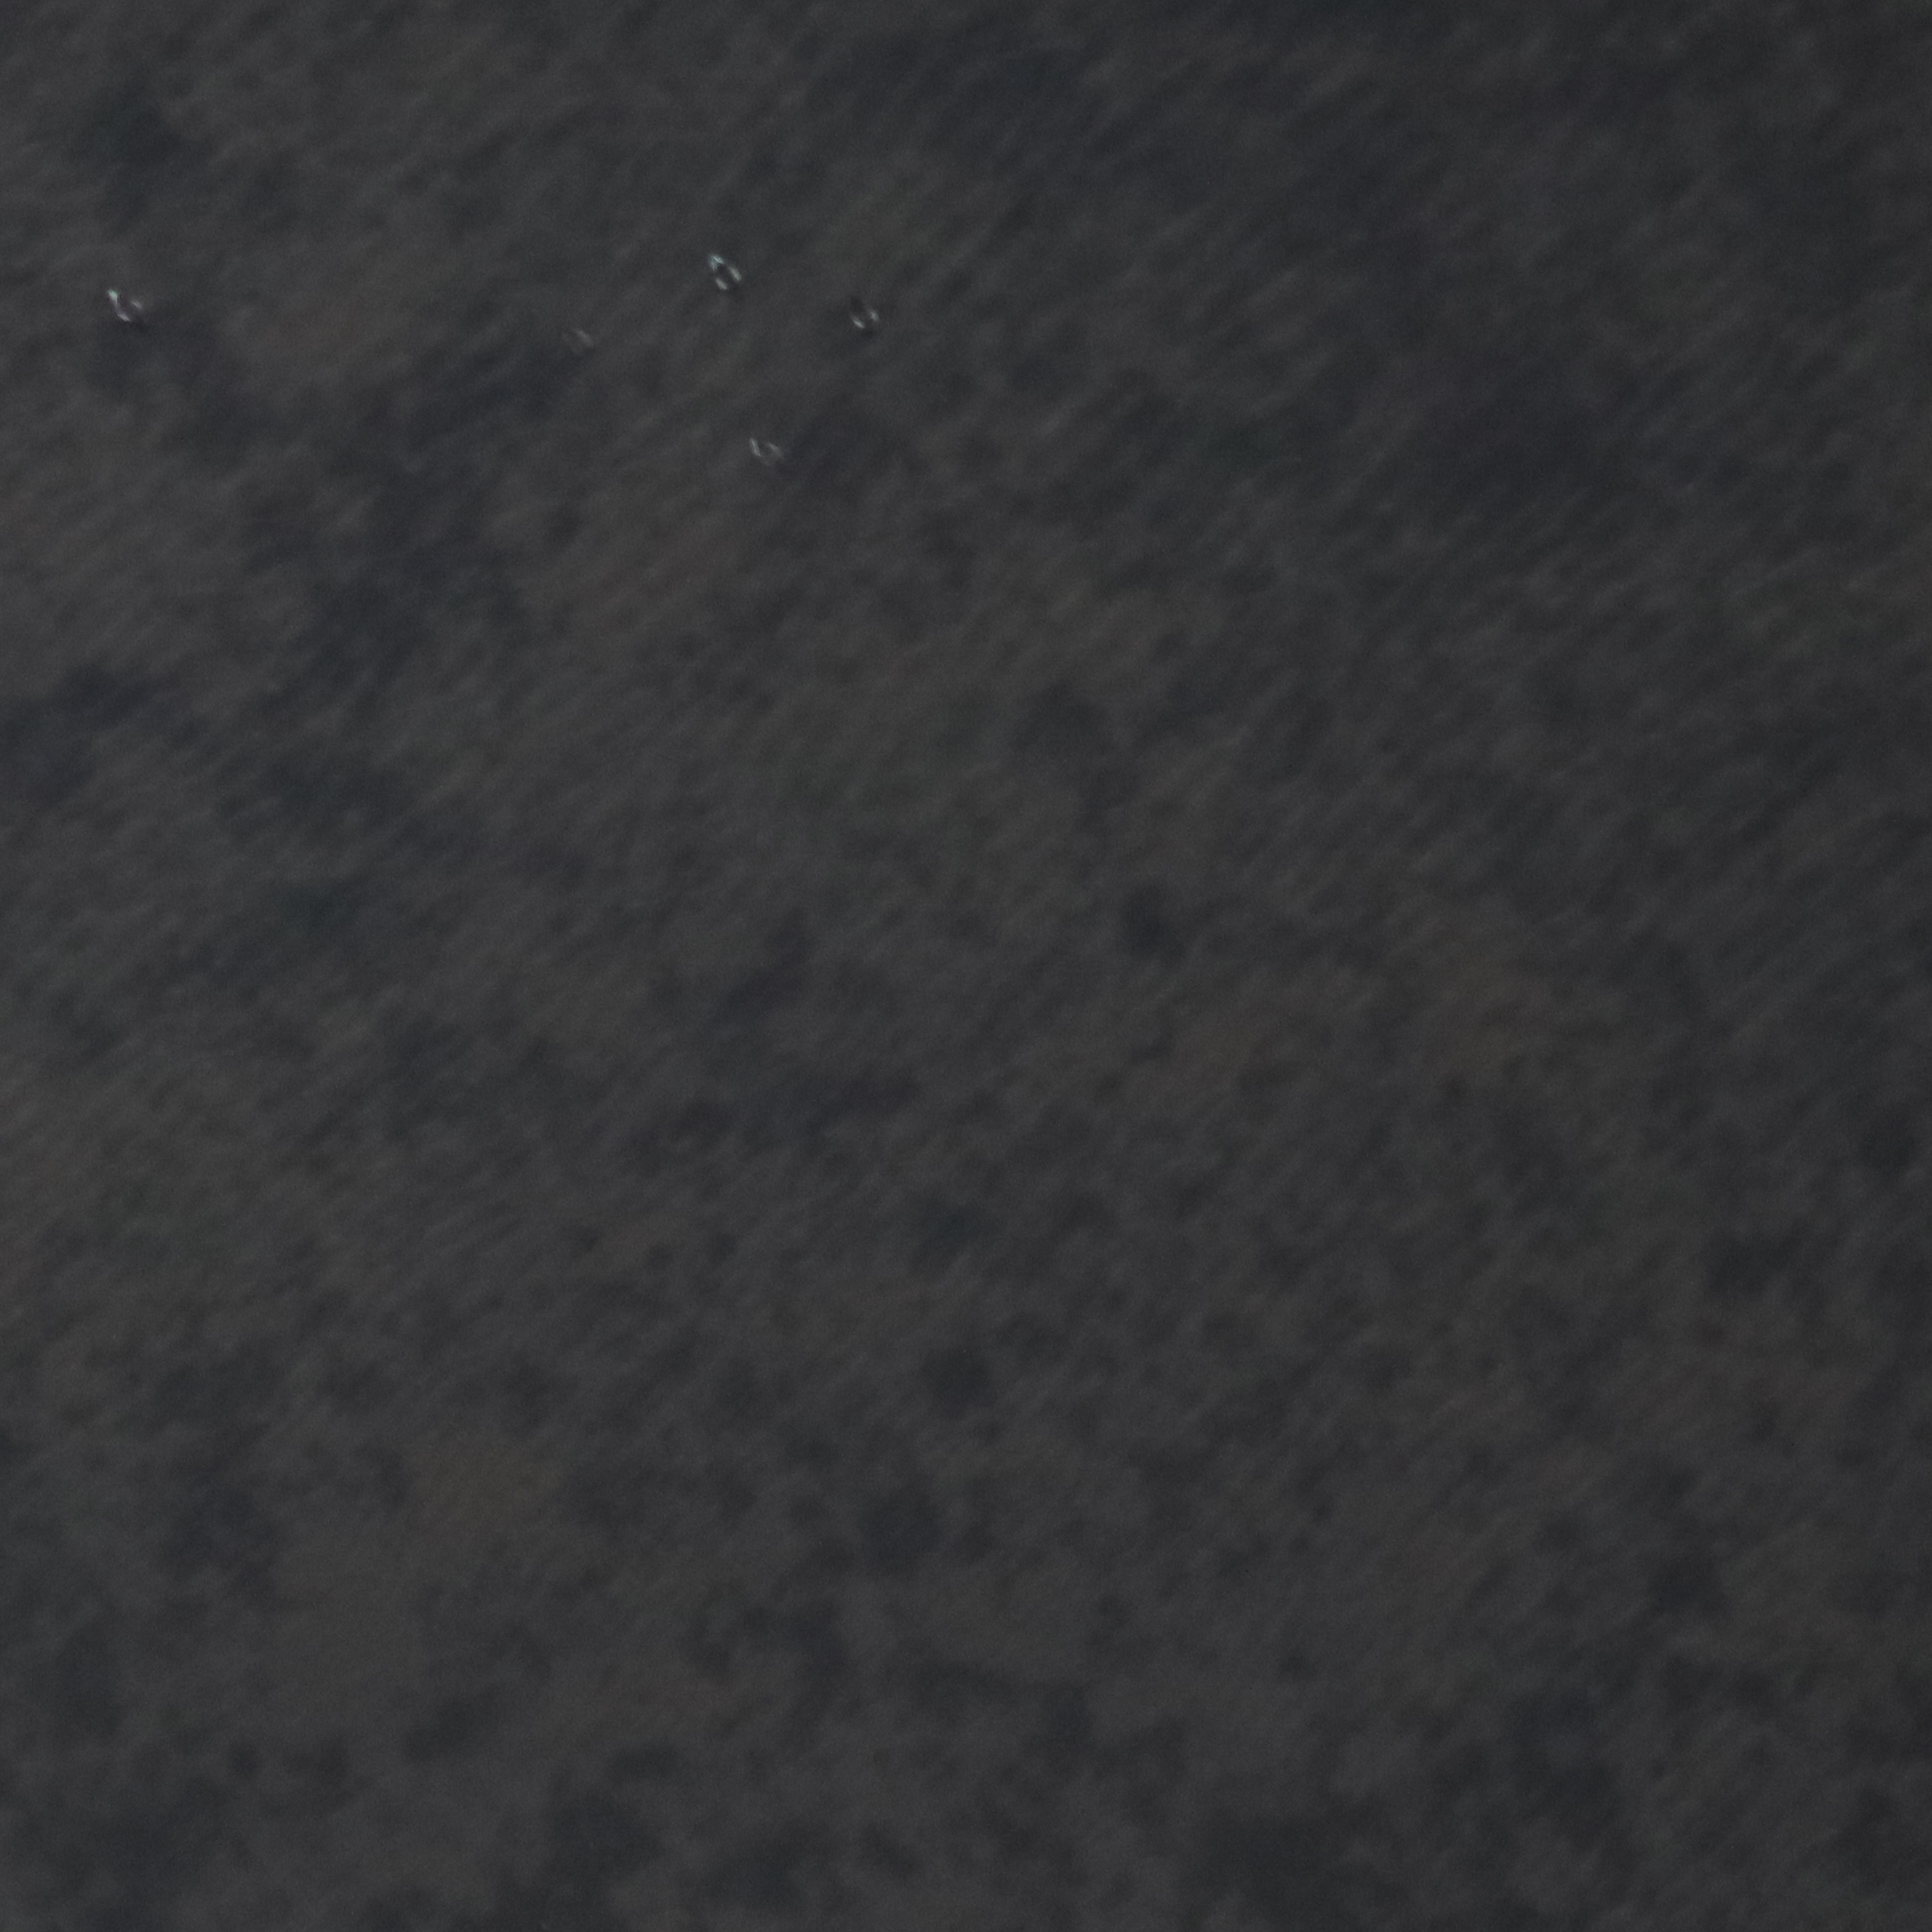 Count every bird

5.